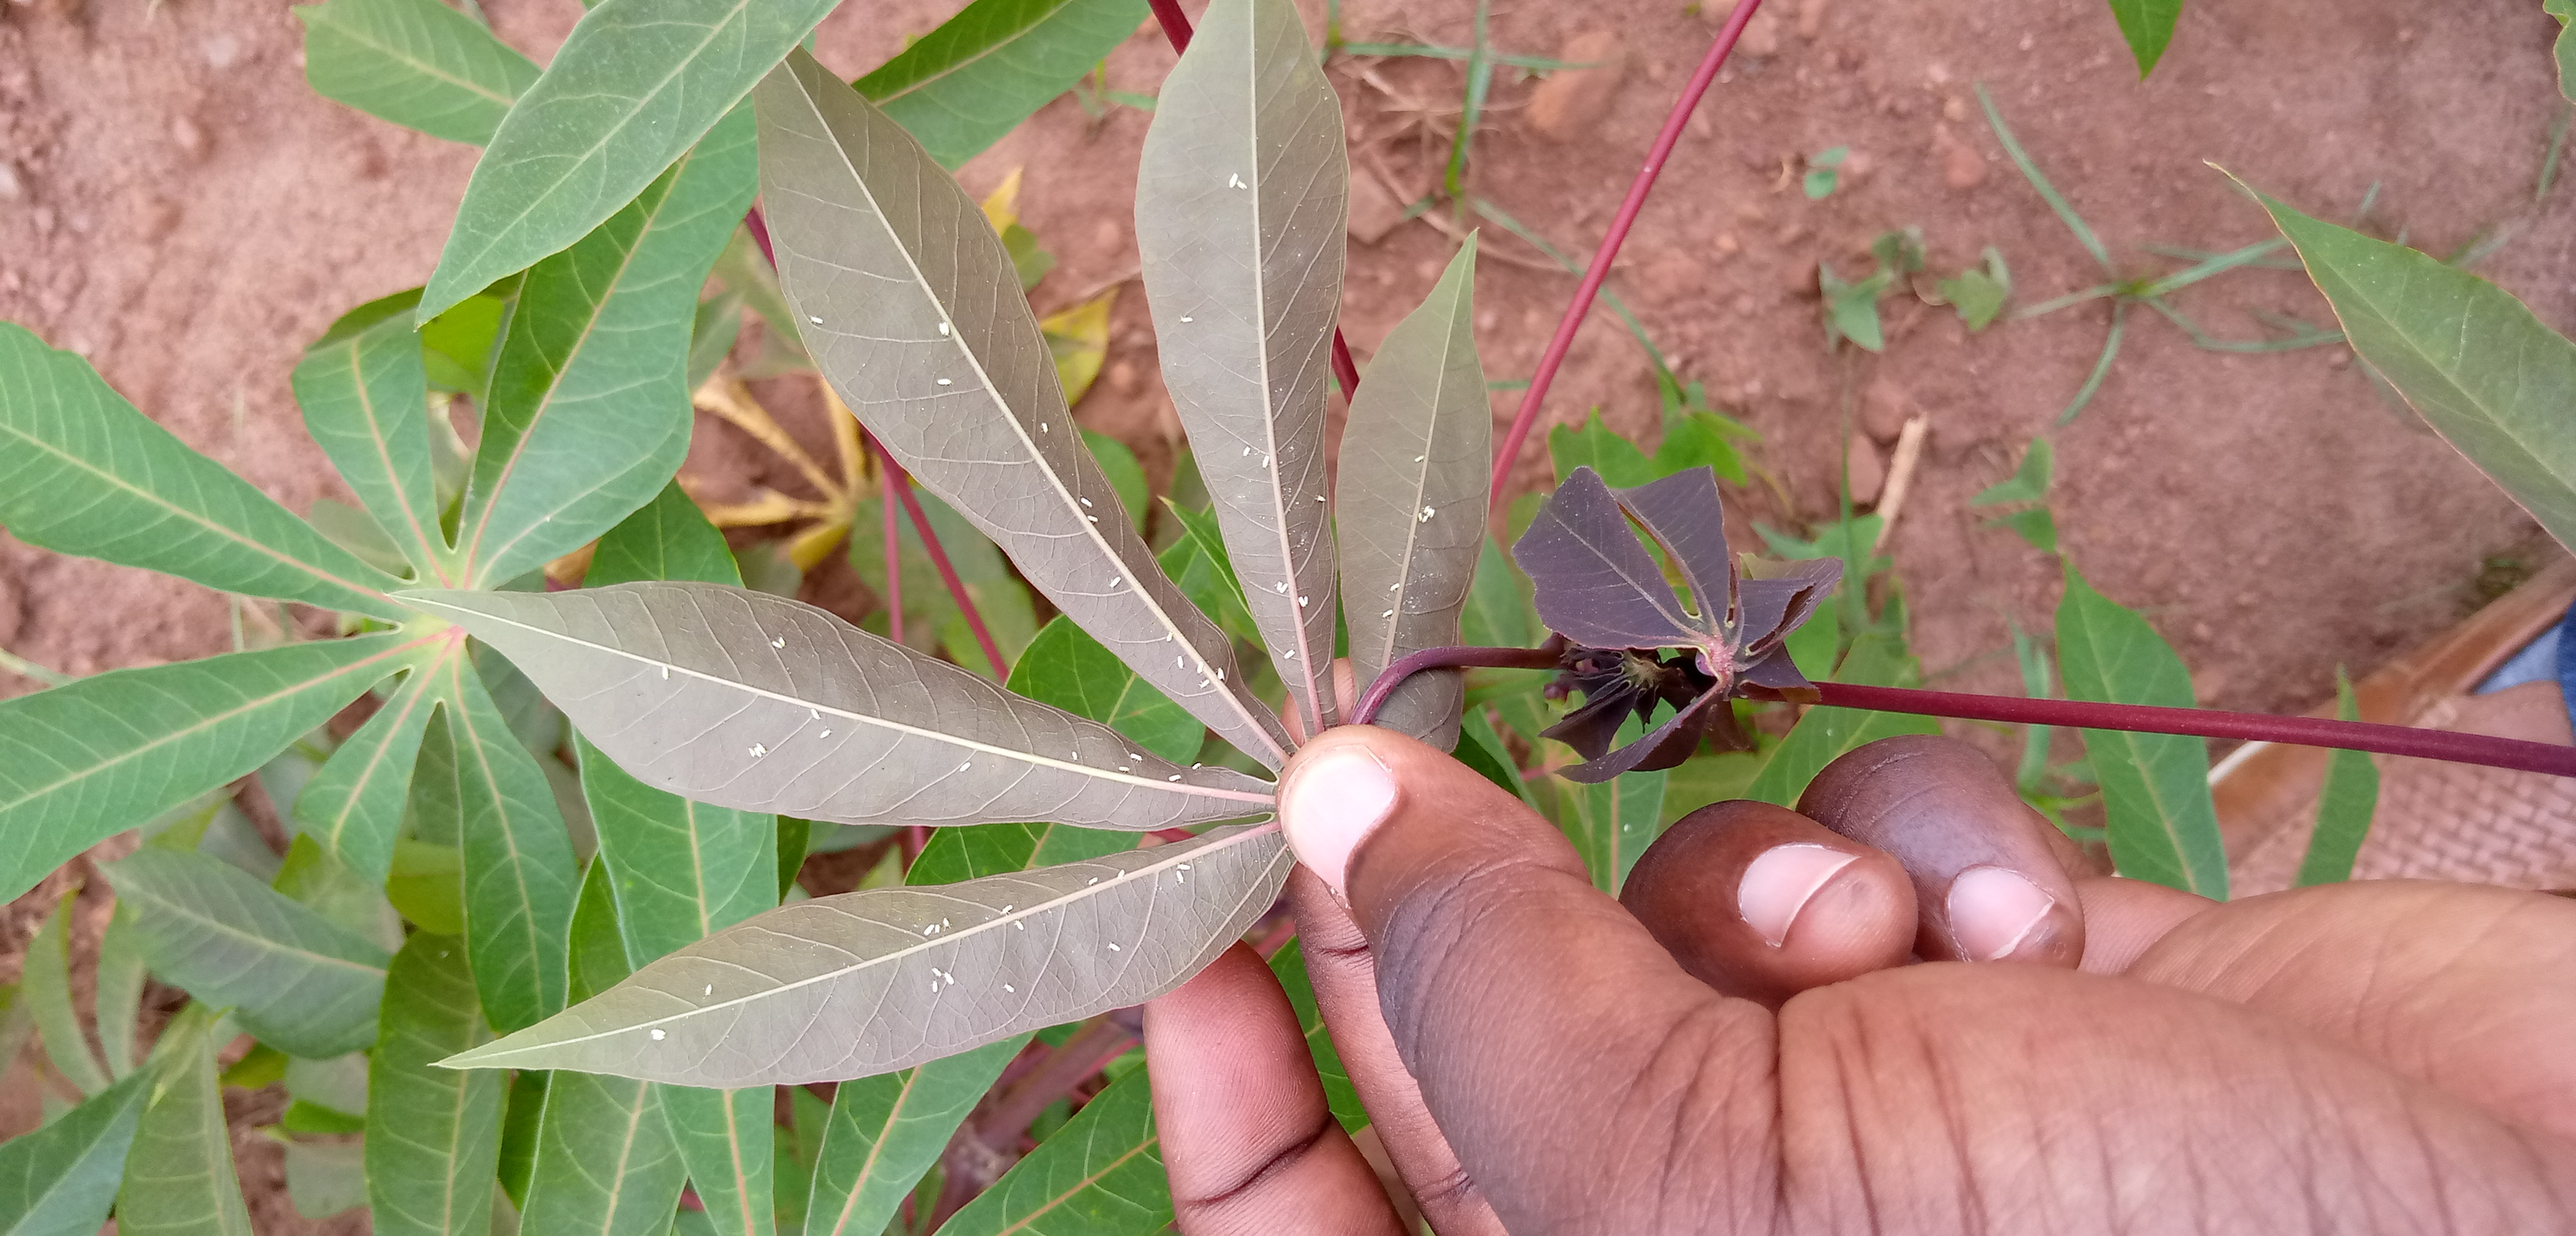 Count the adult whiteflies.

63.